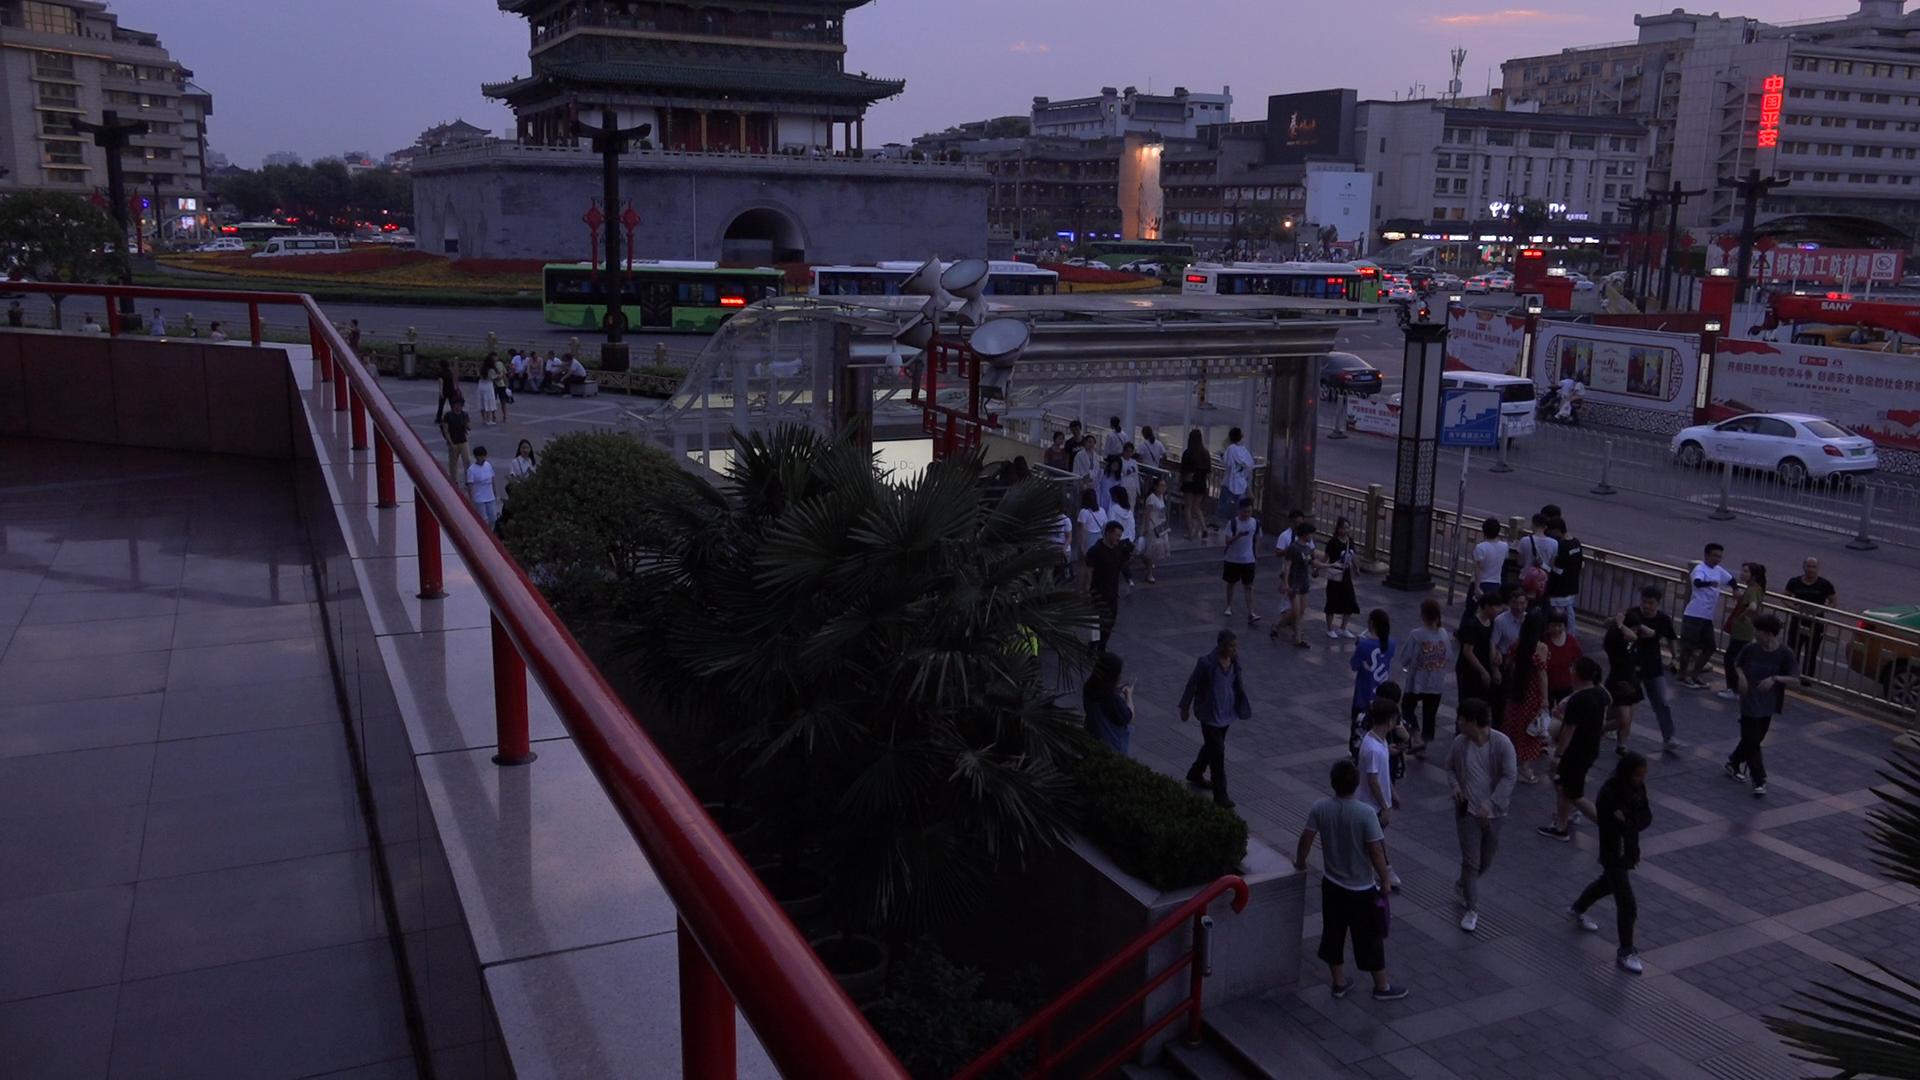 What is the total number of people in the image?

83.